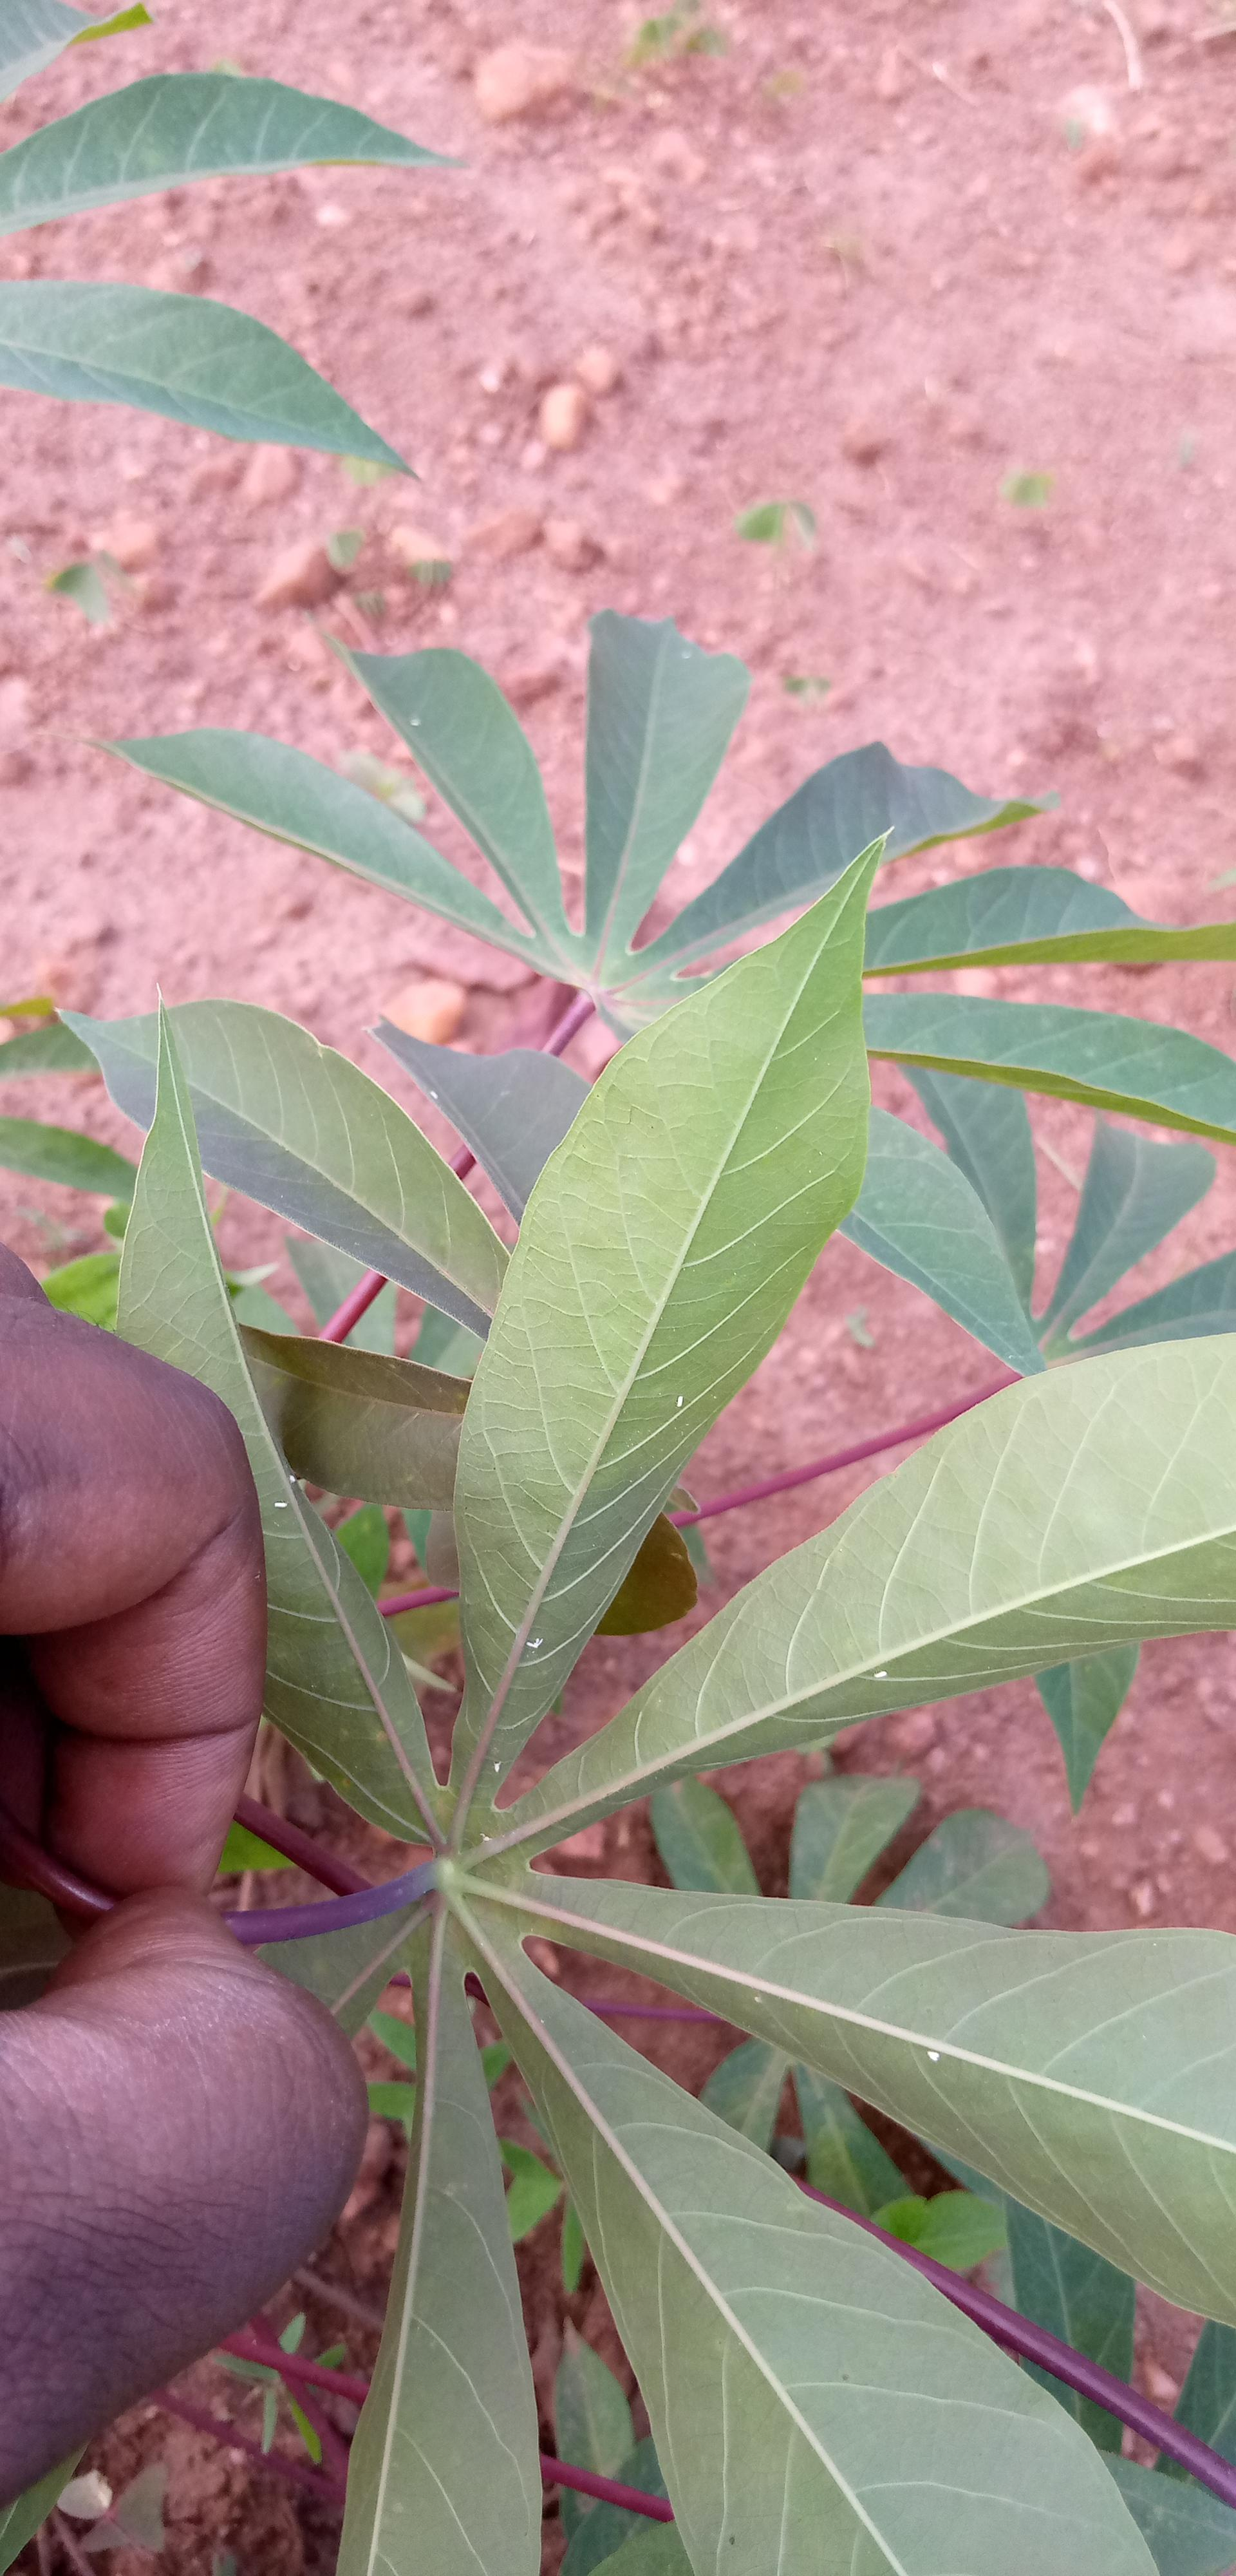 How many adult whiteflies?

8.